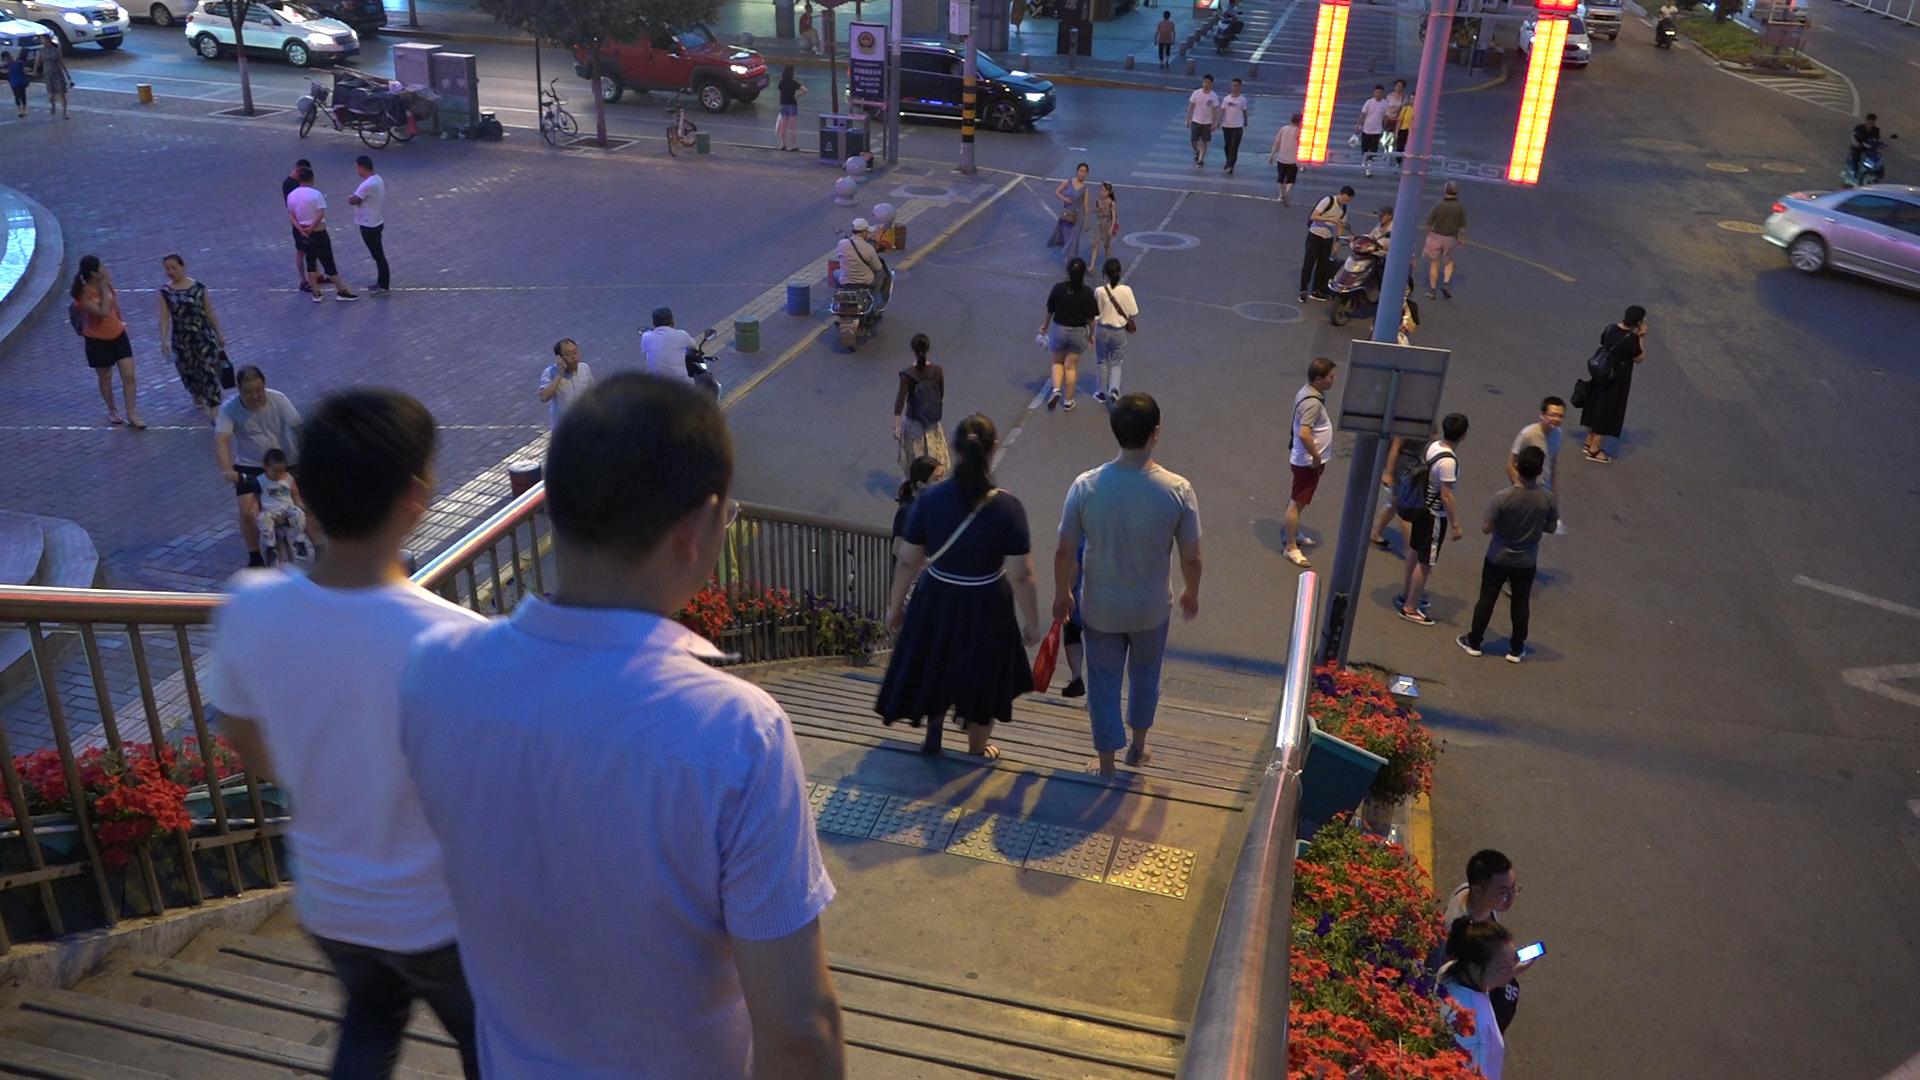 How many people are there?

43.